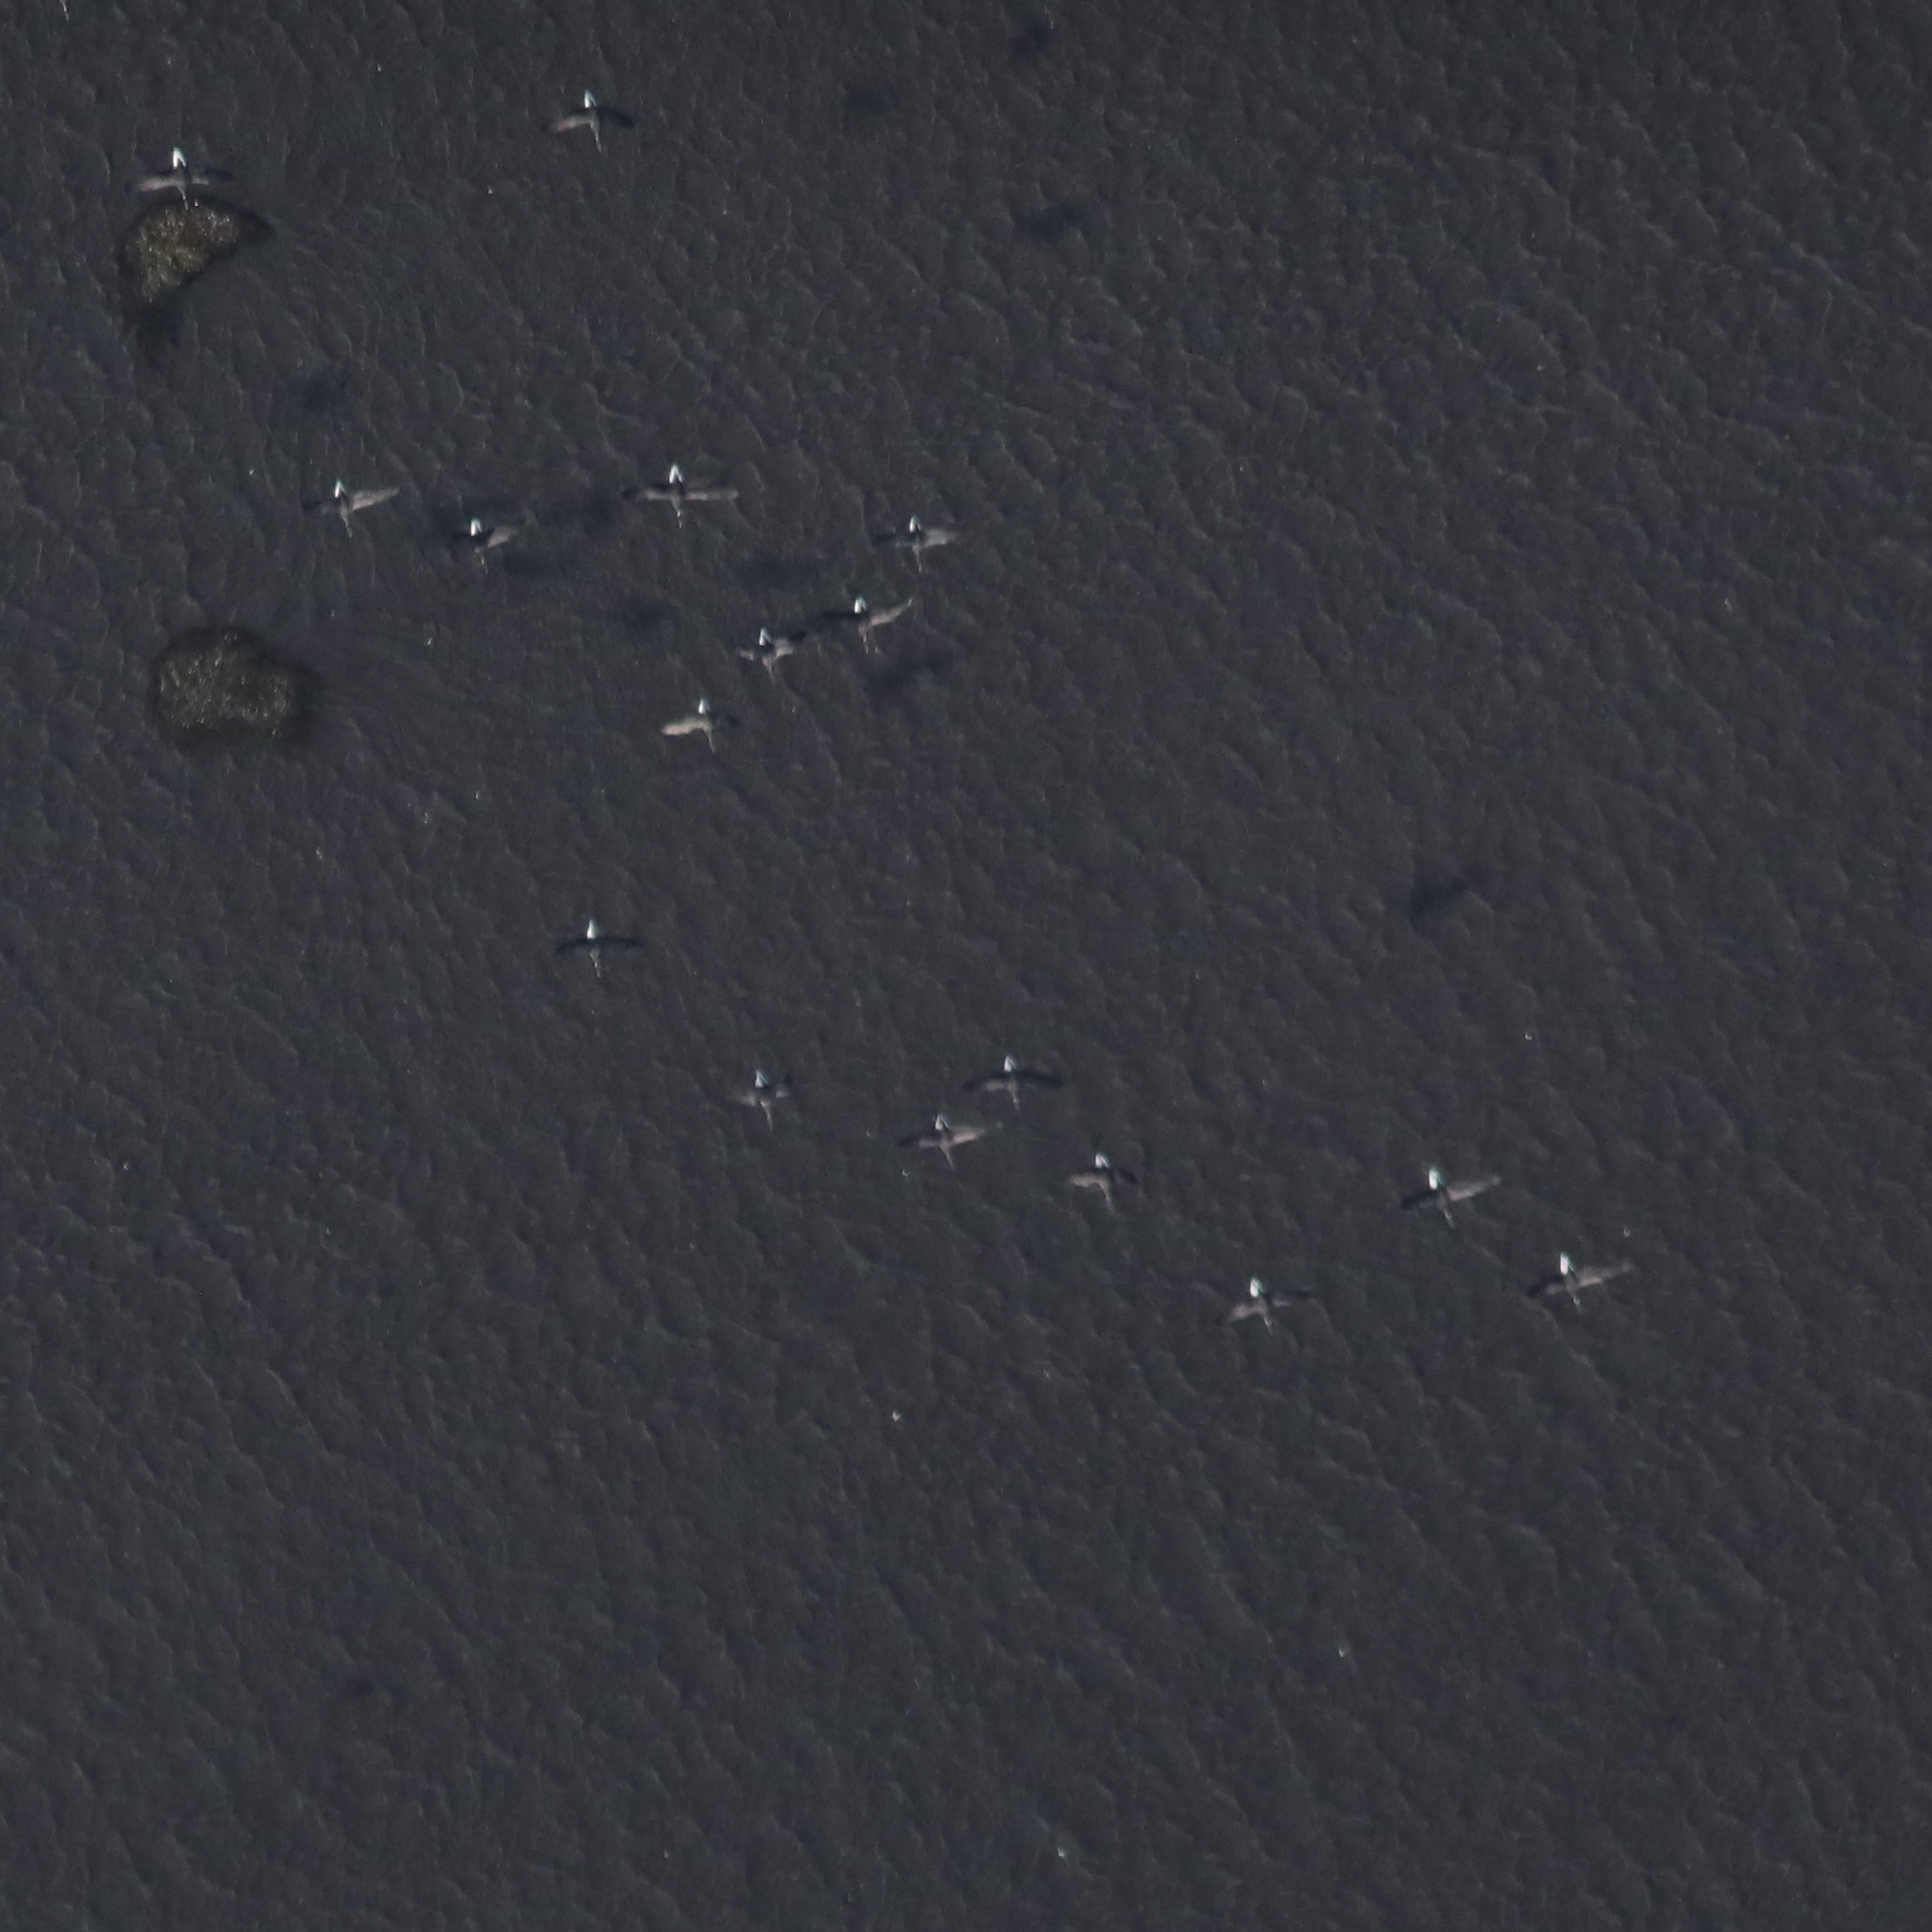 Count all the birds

17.